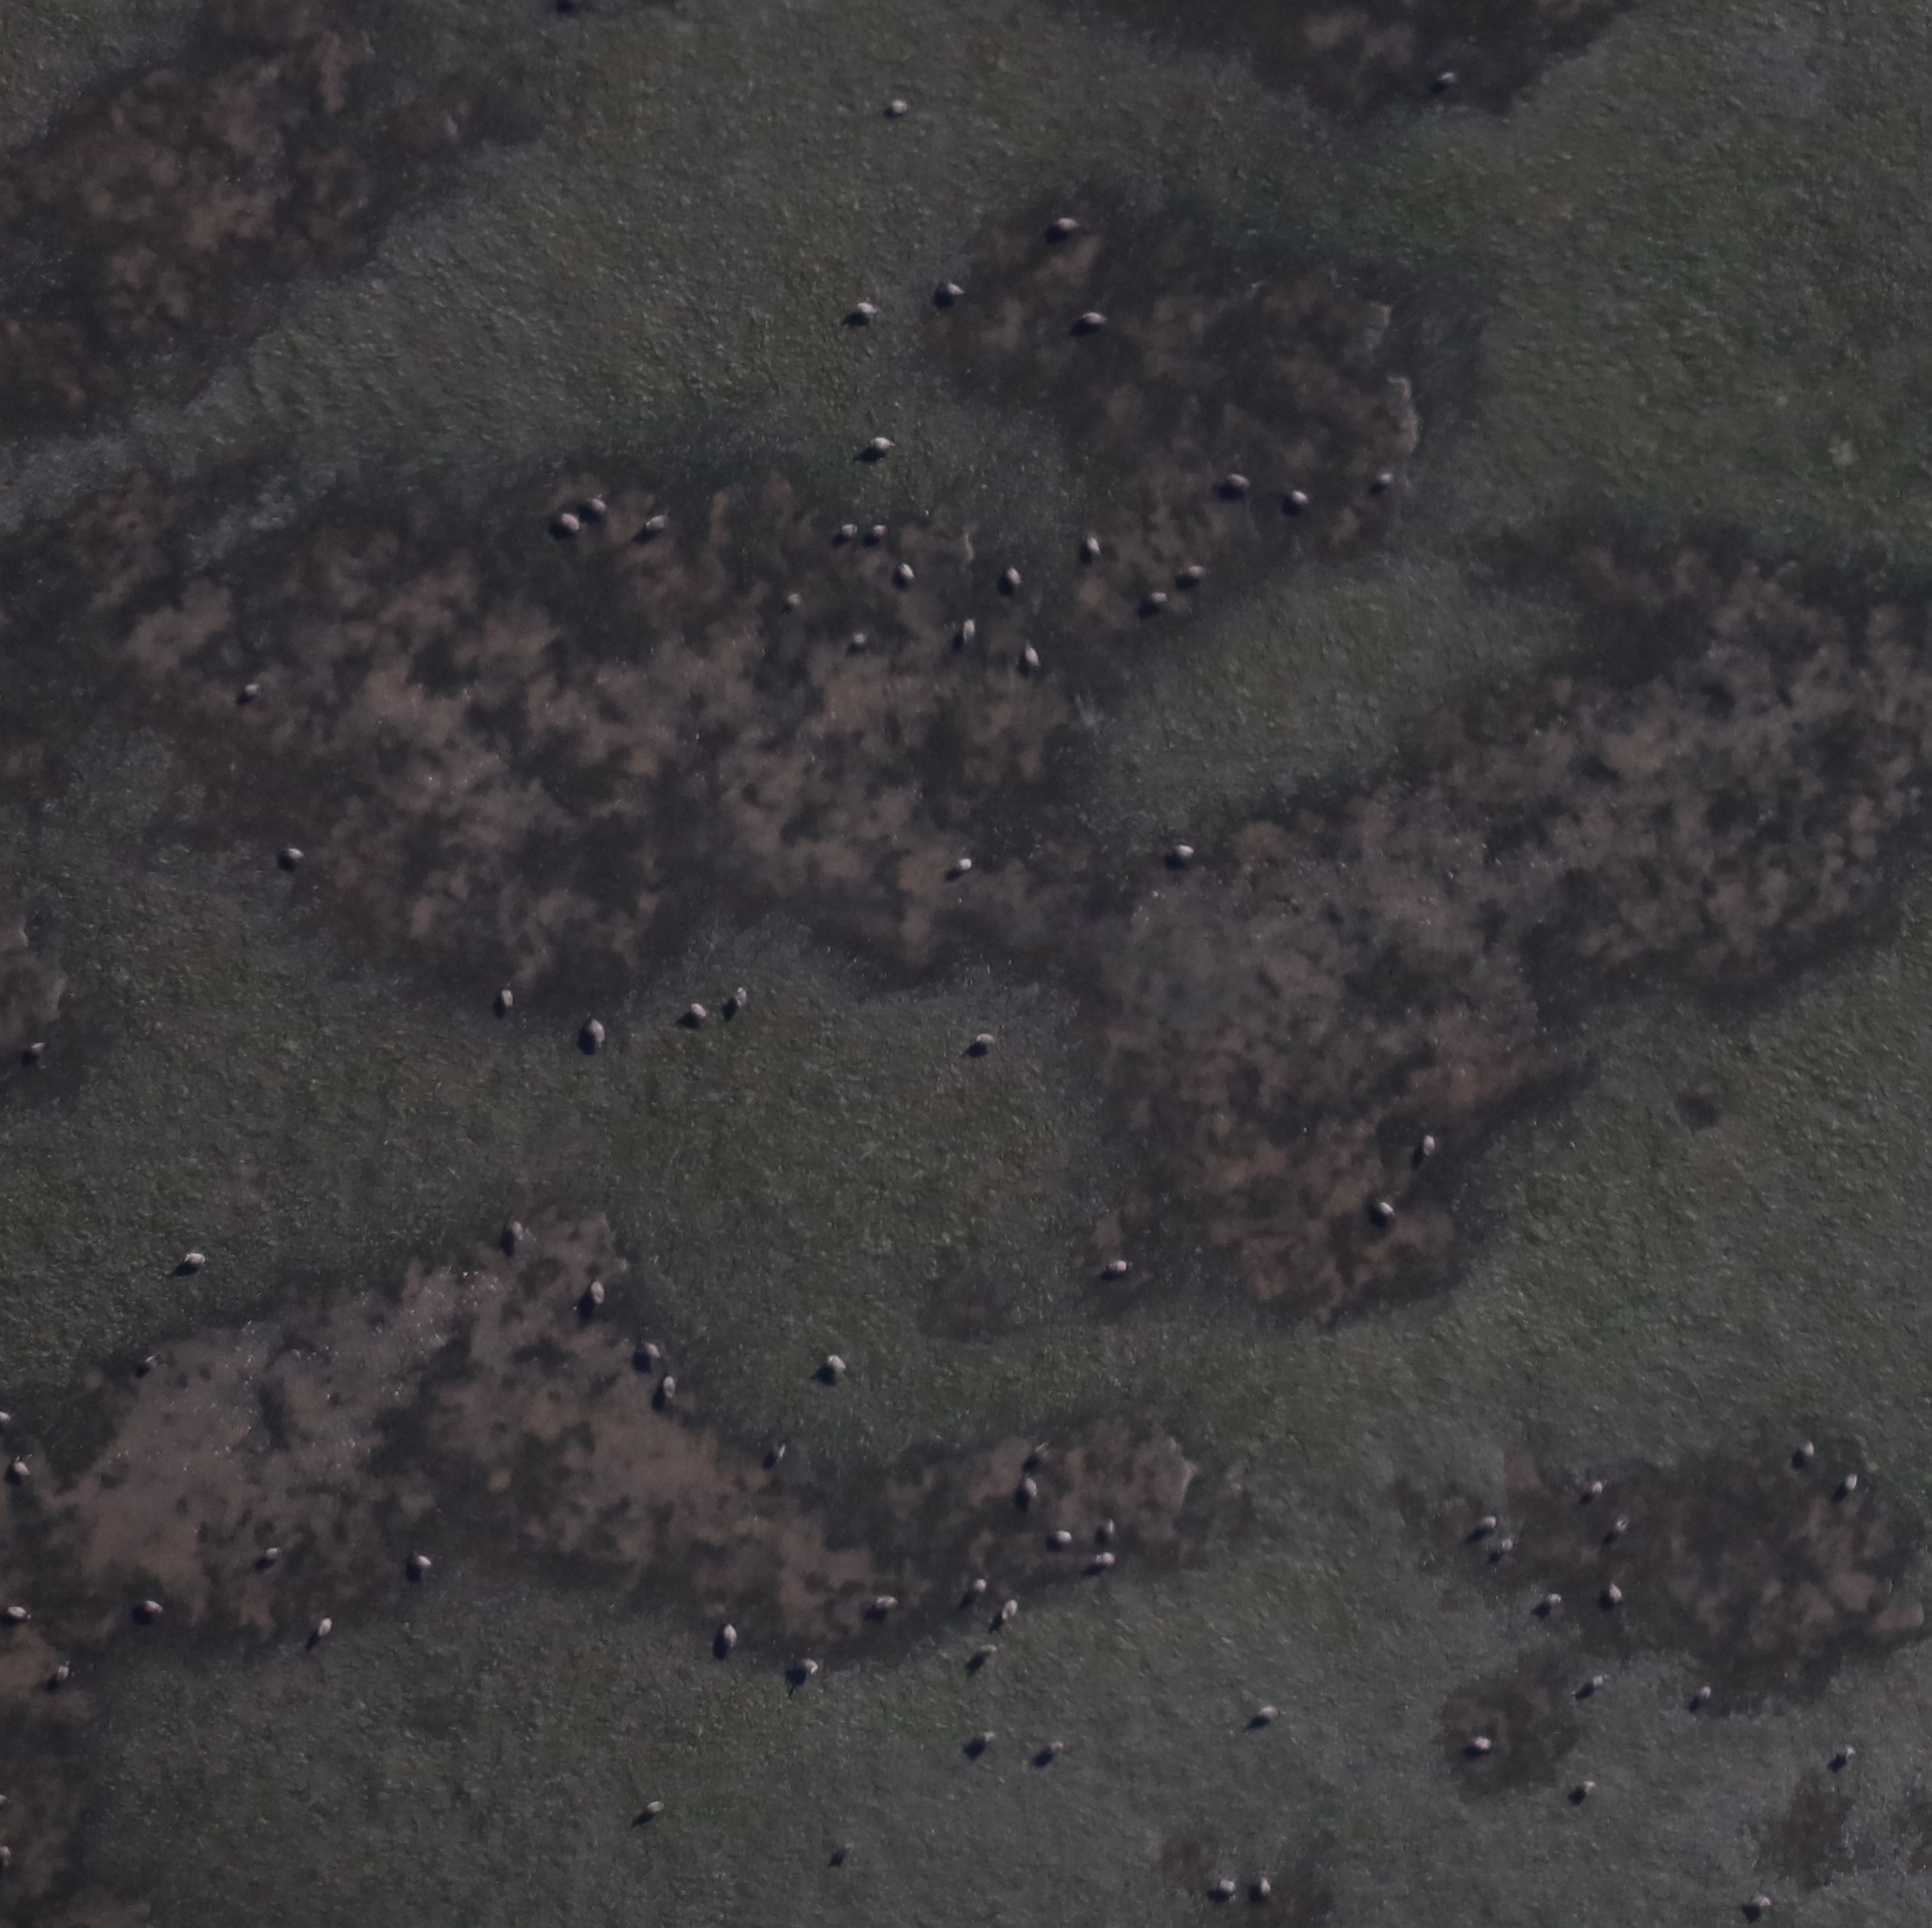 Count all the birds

85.